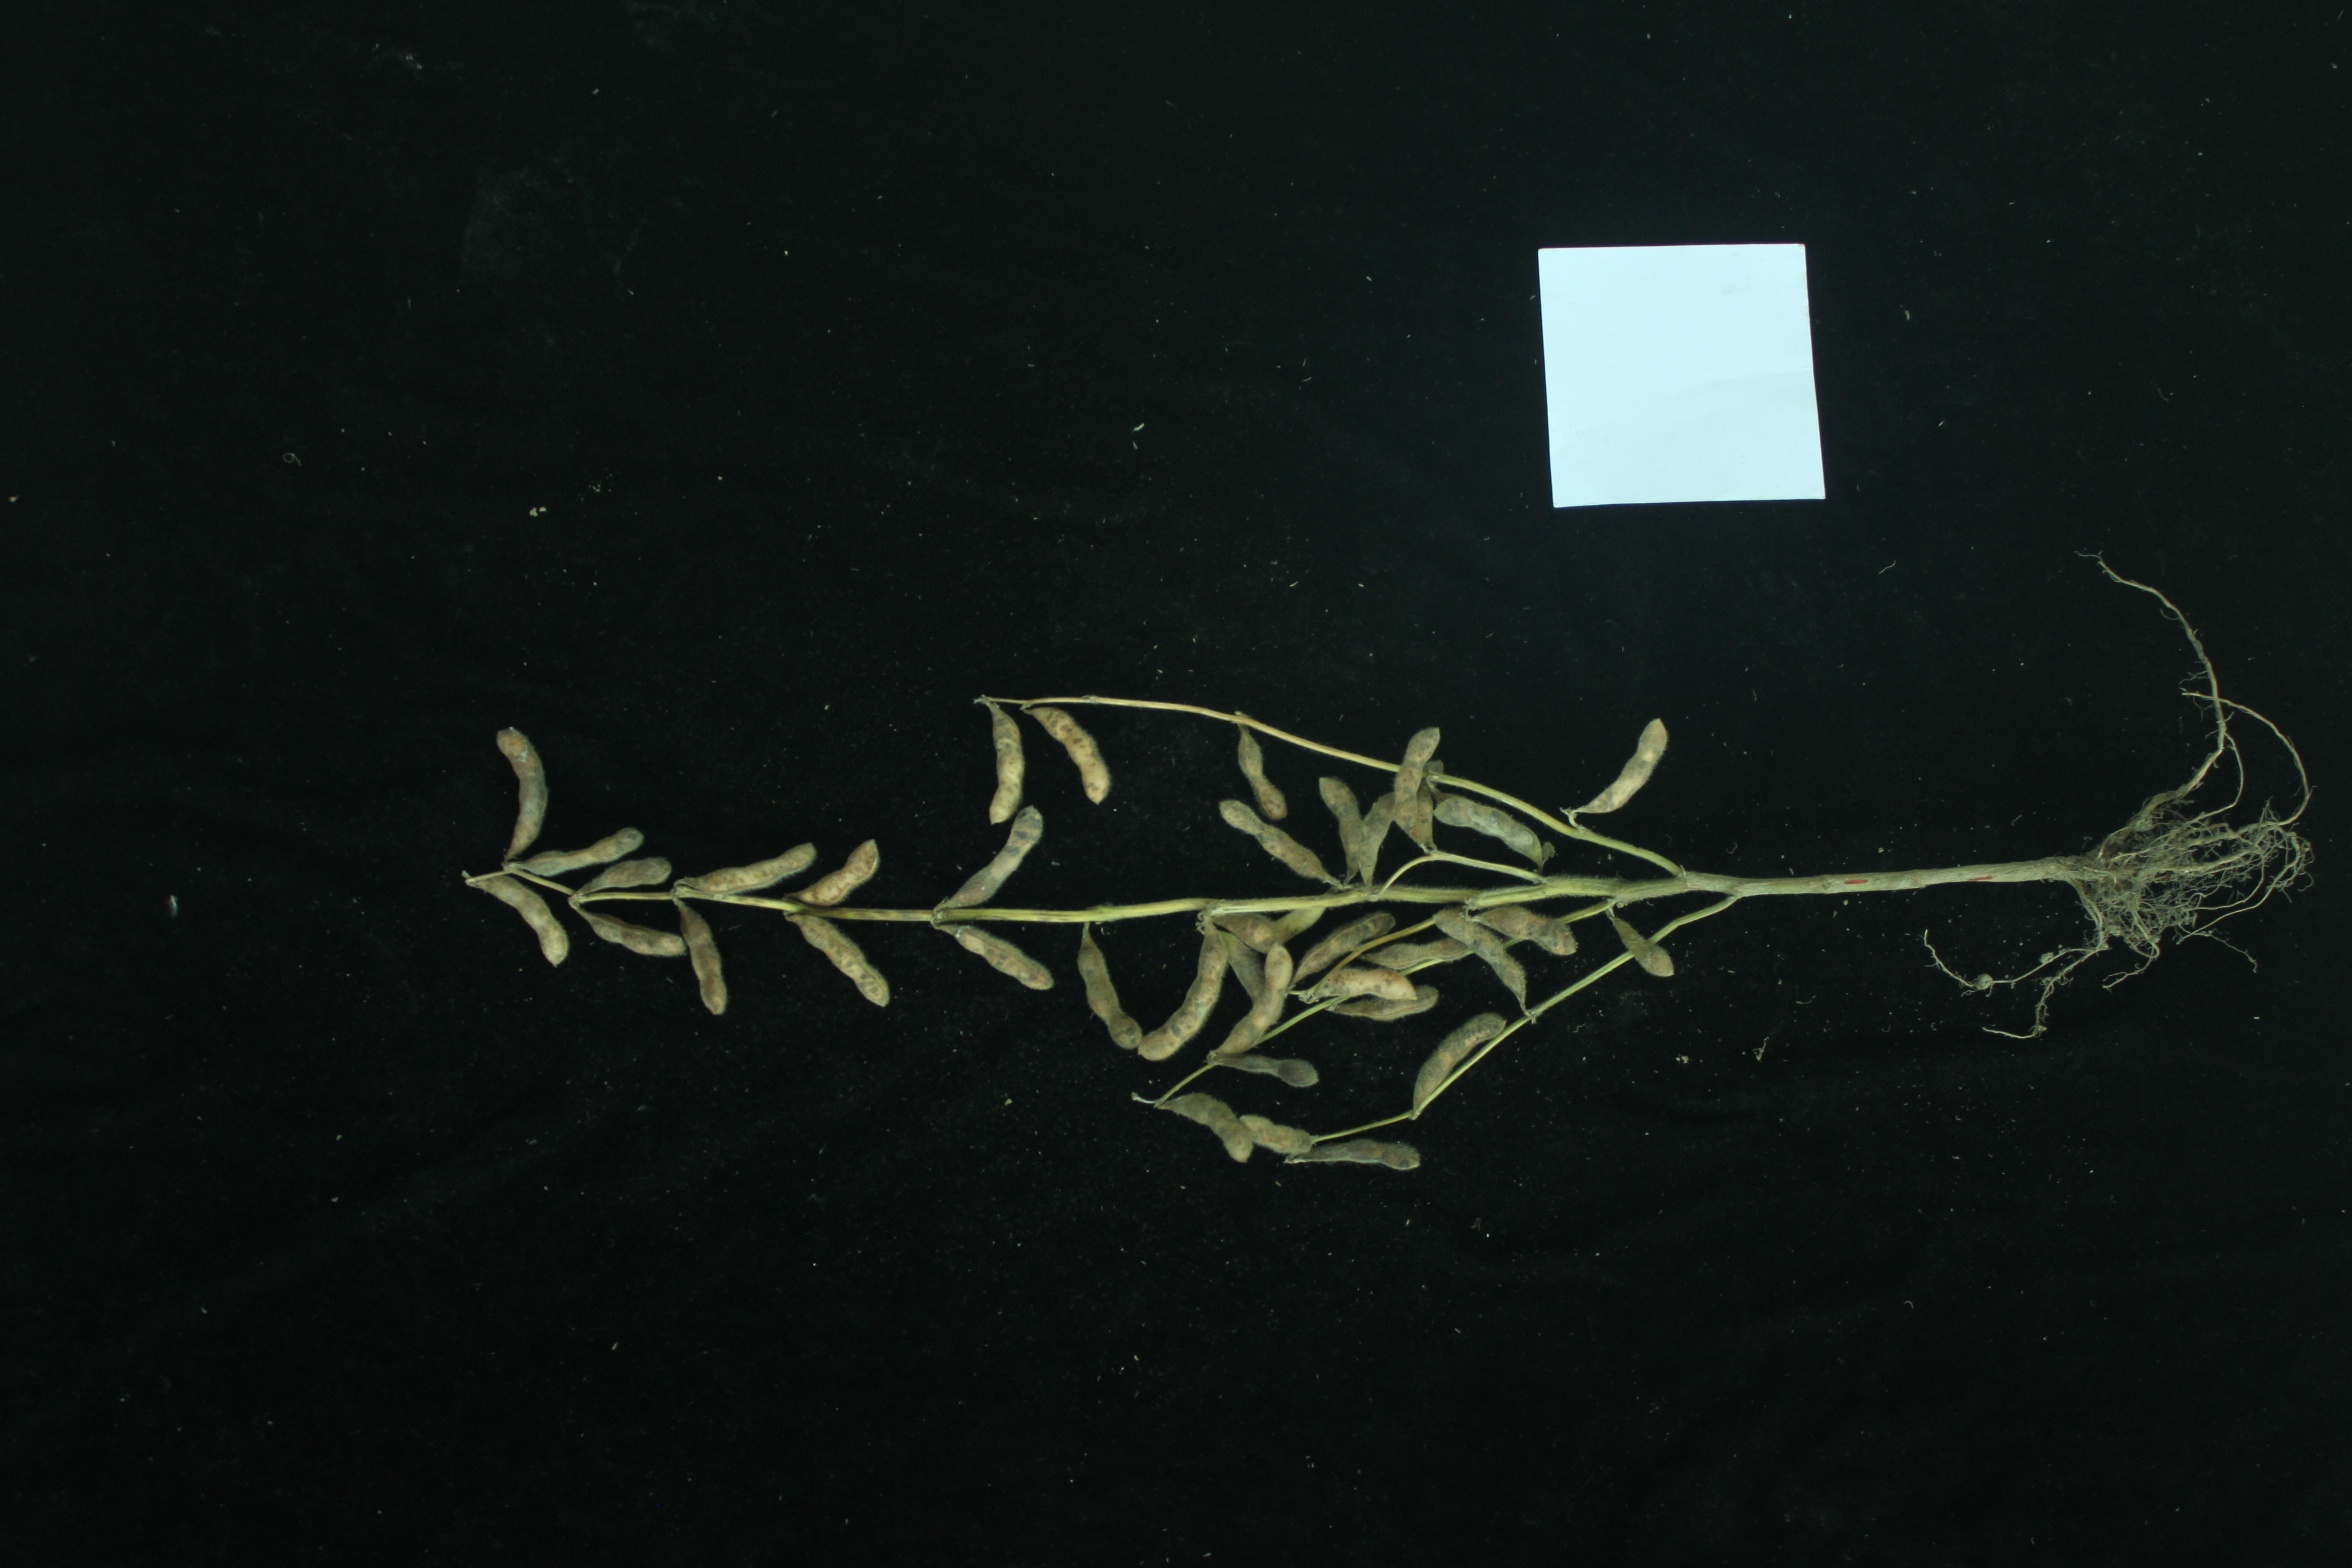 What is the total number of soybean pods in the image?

36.